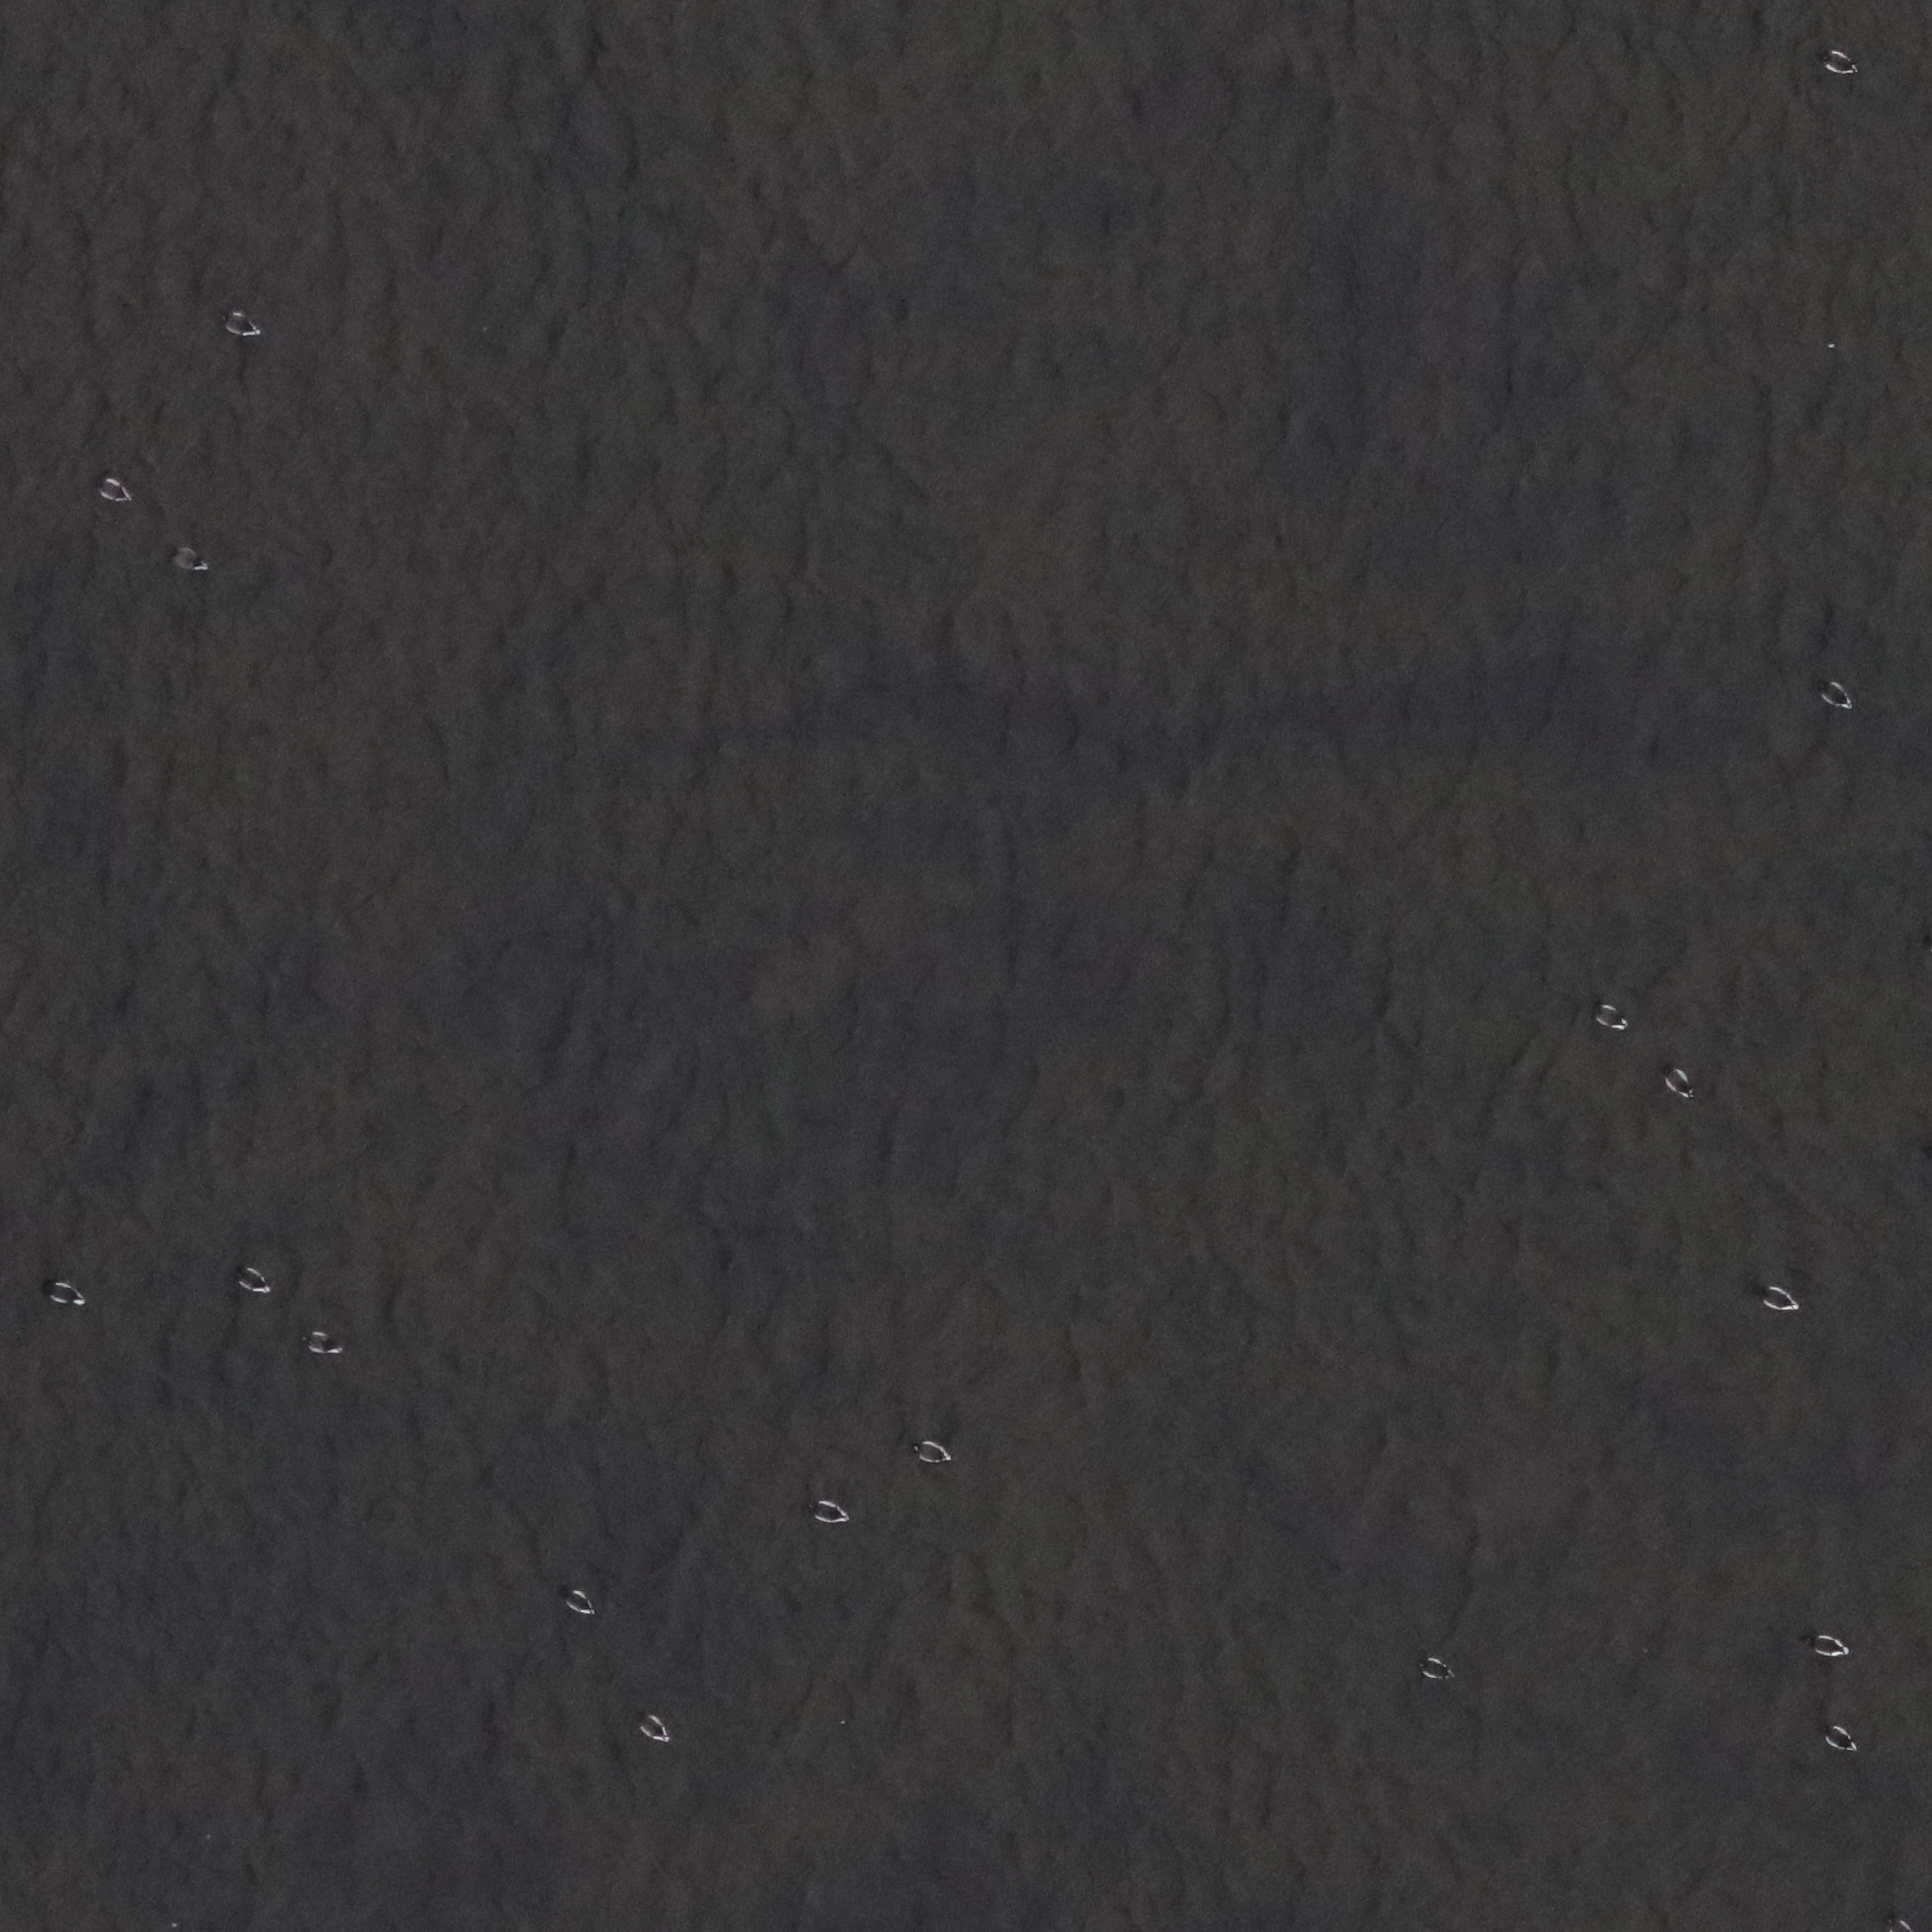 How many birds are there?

19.